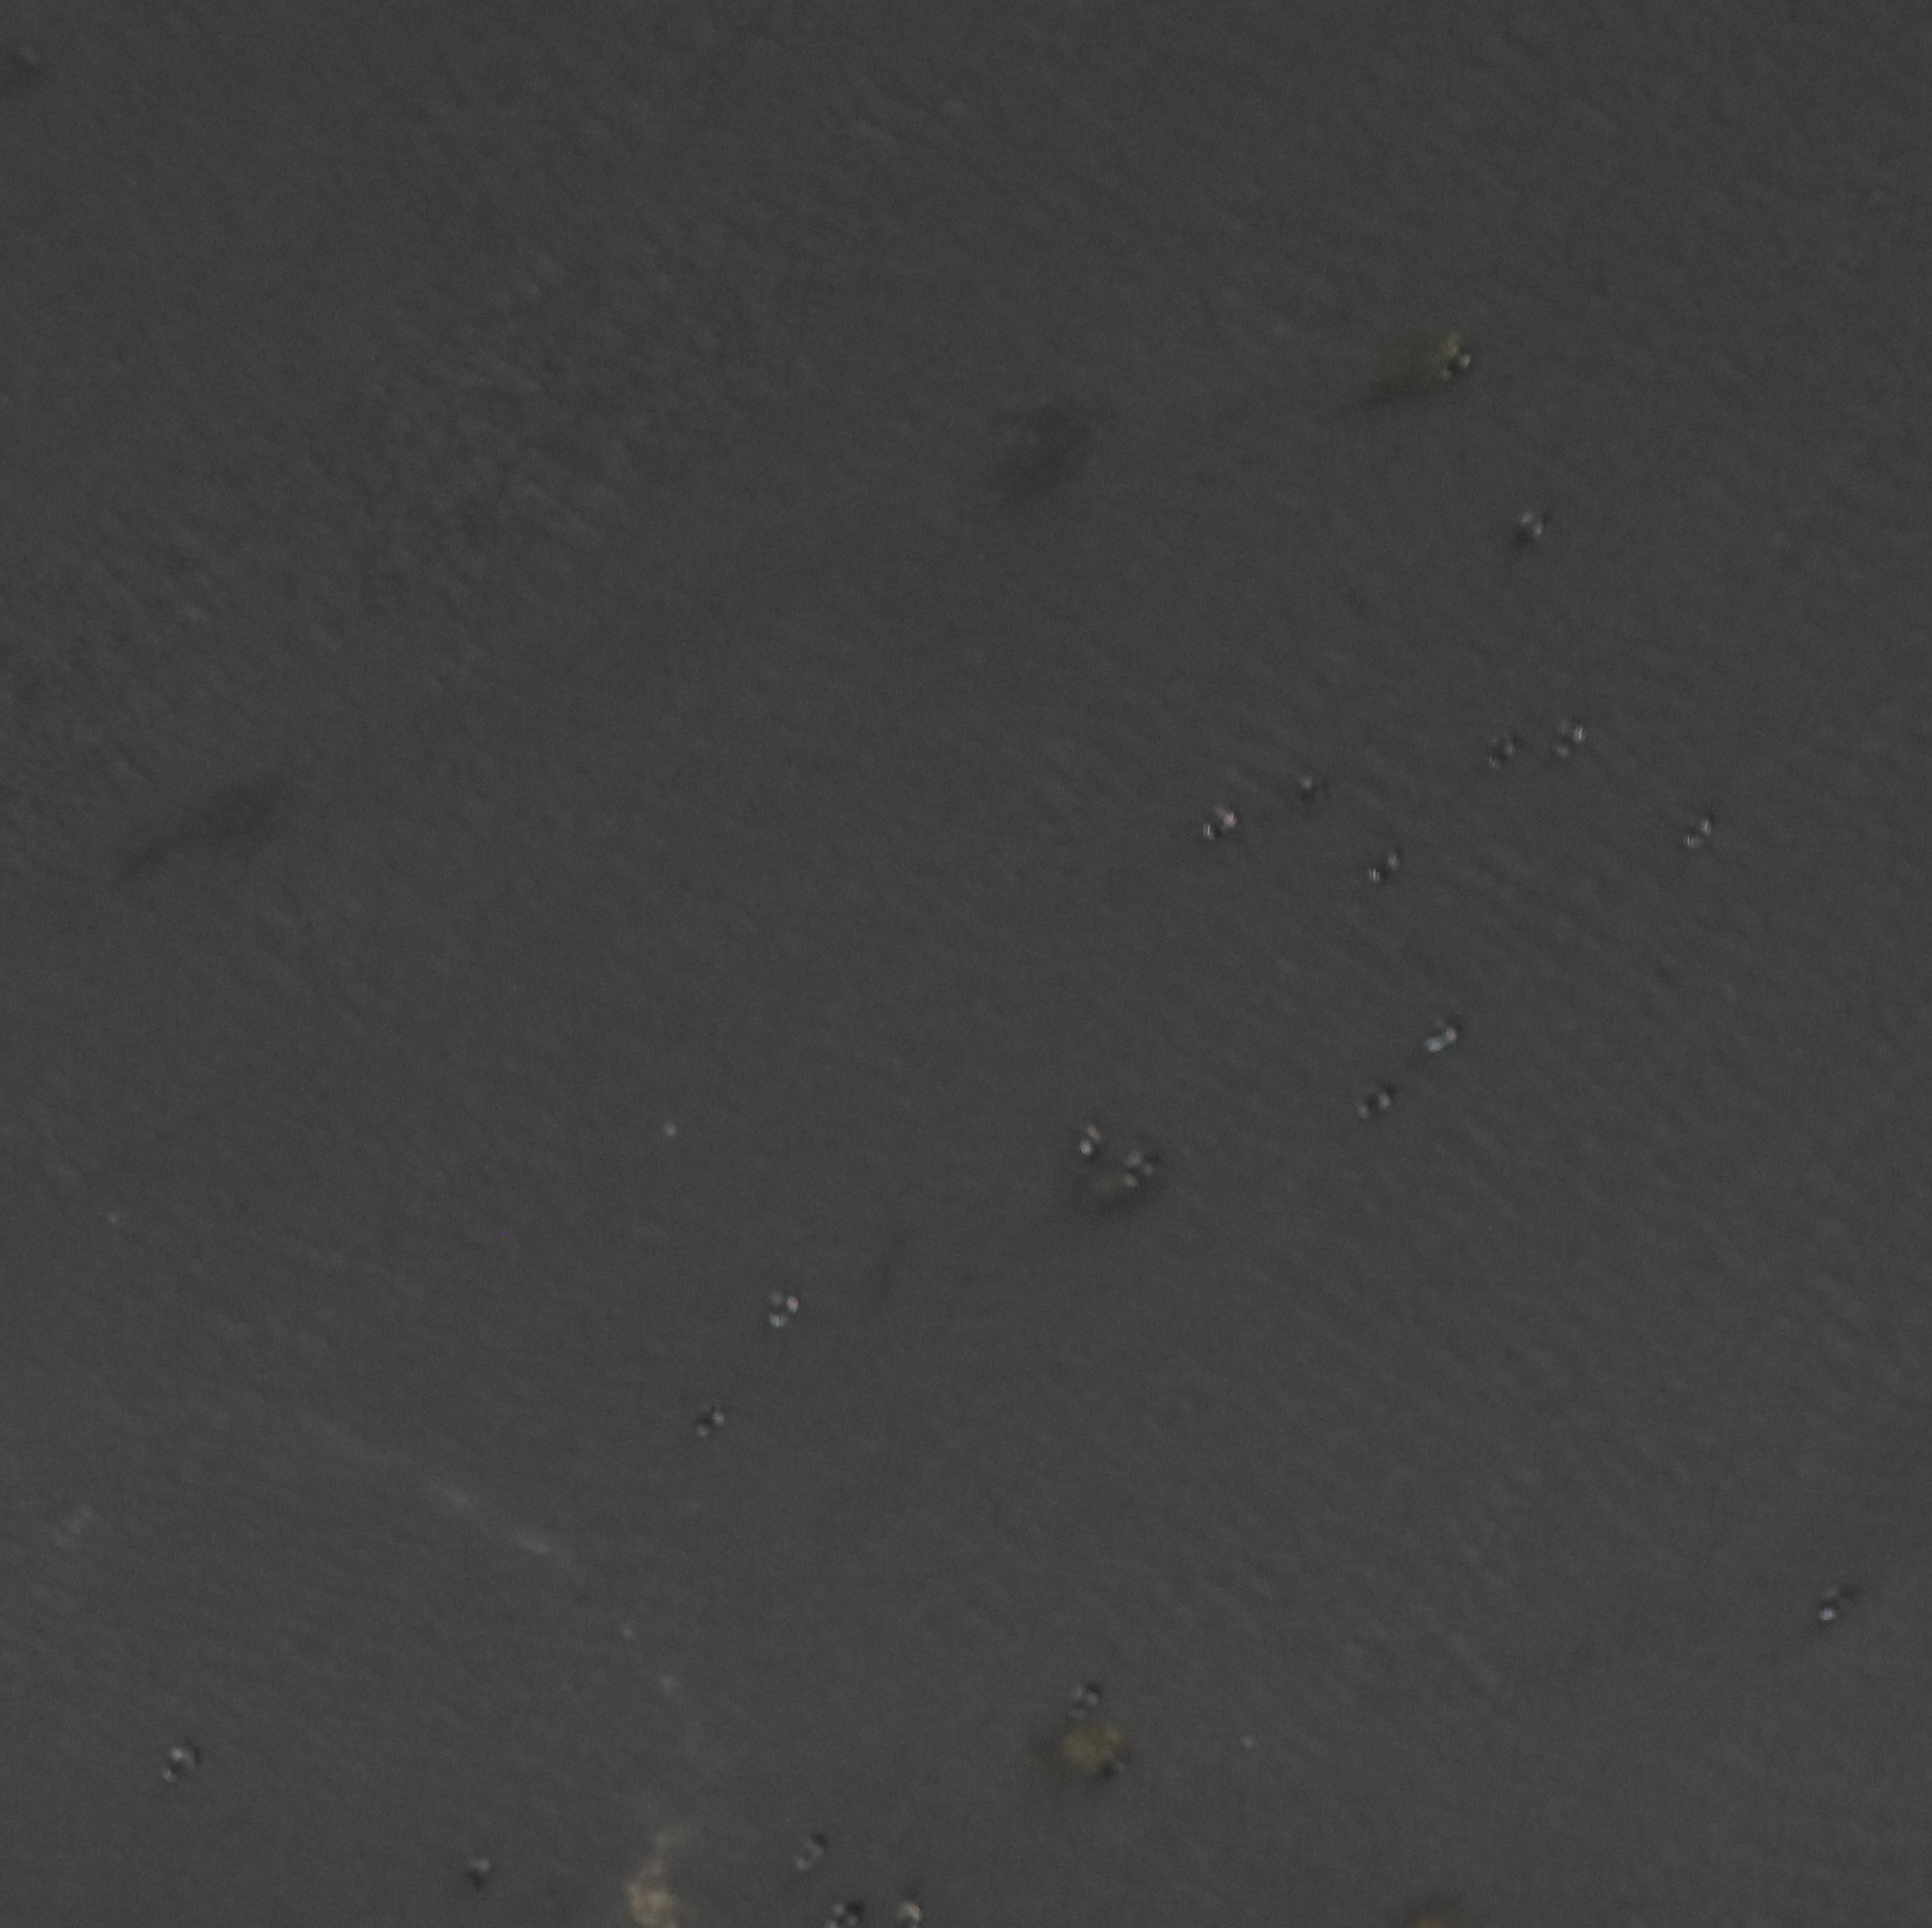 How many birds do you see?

21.